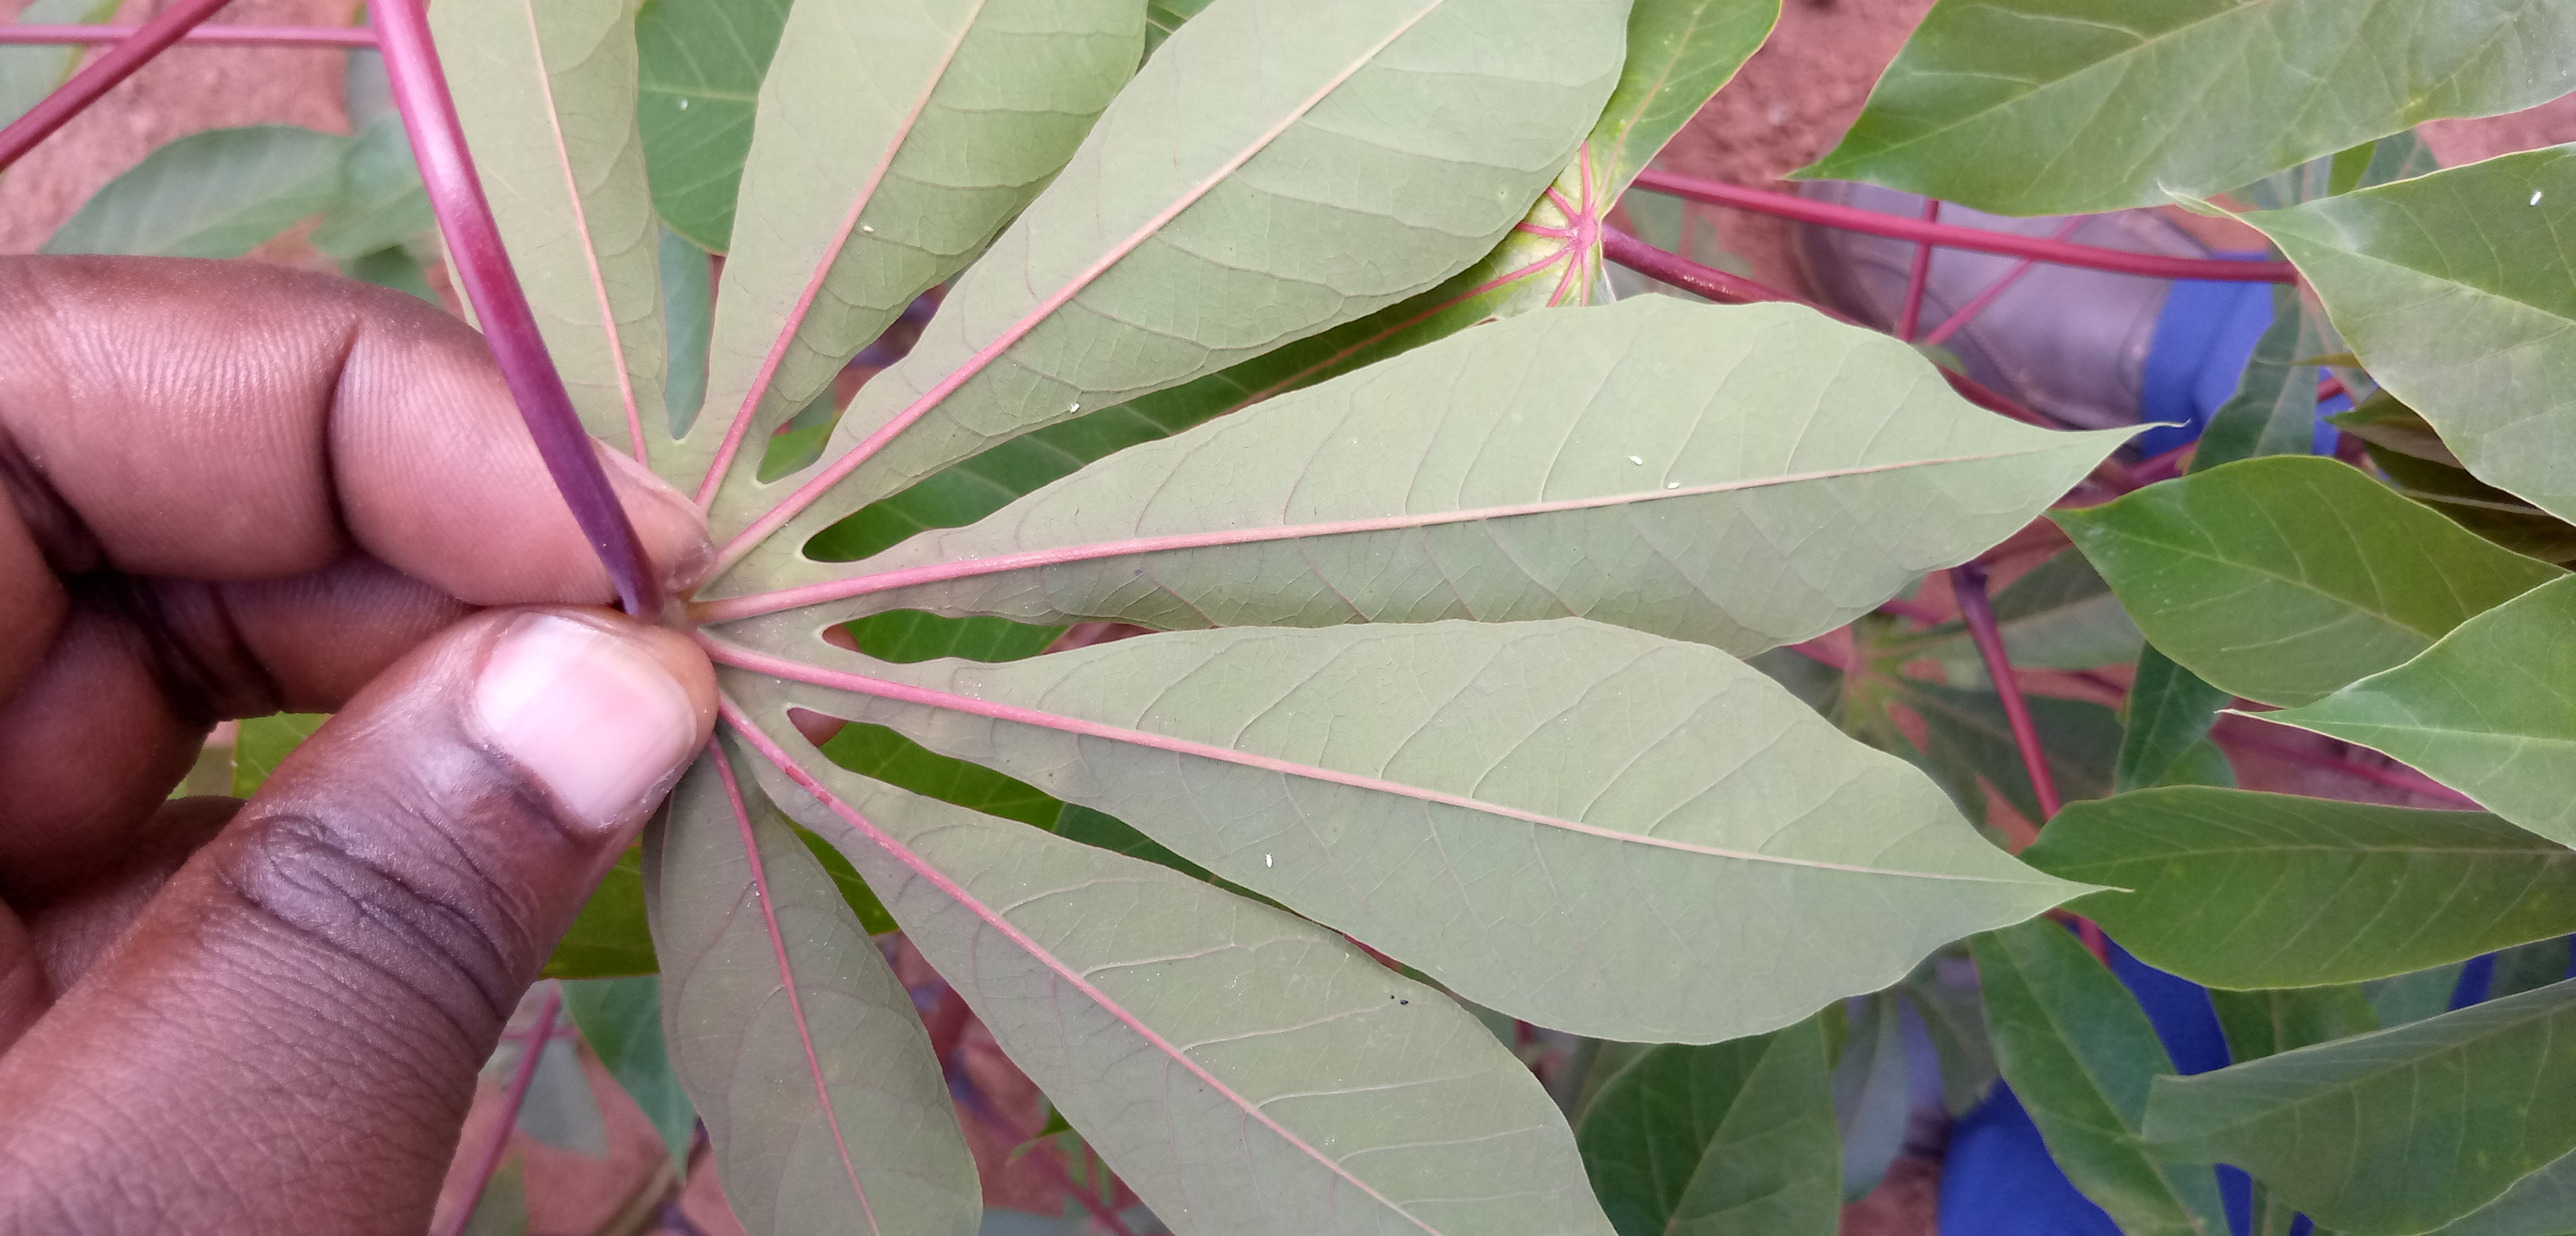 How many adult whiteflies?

5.